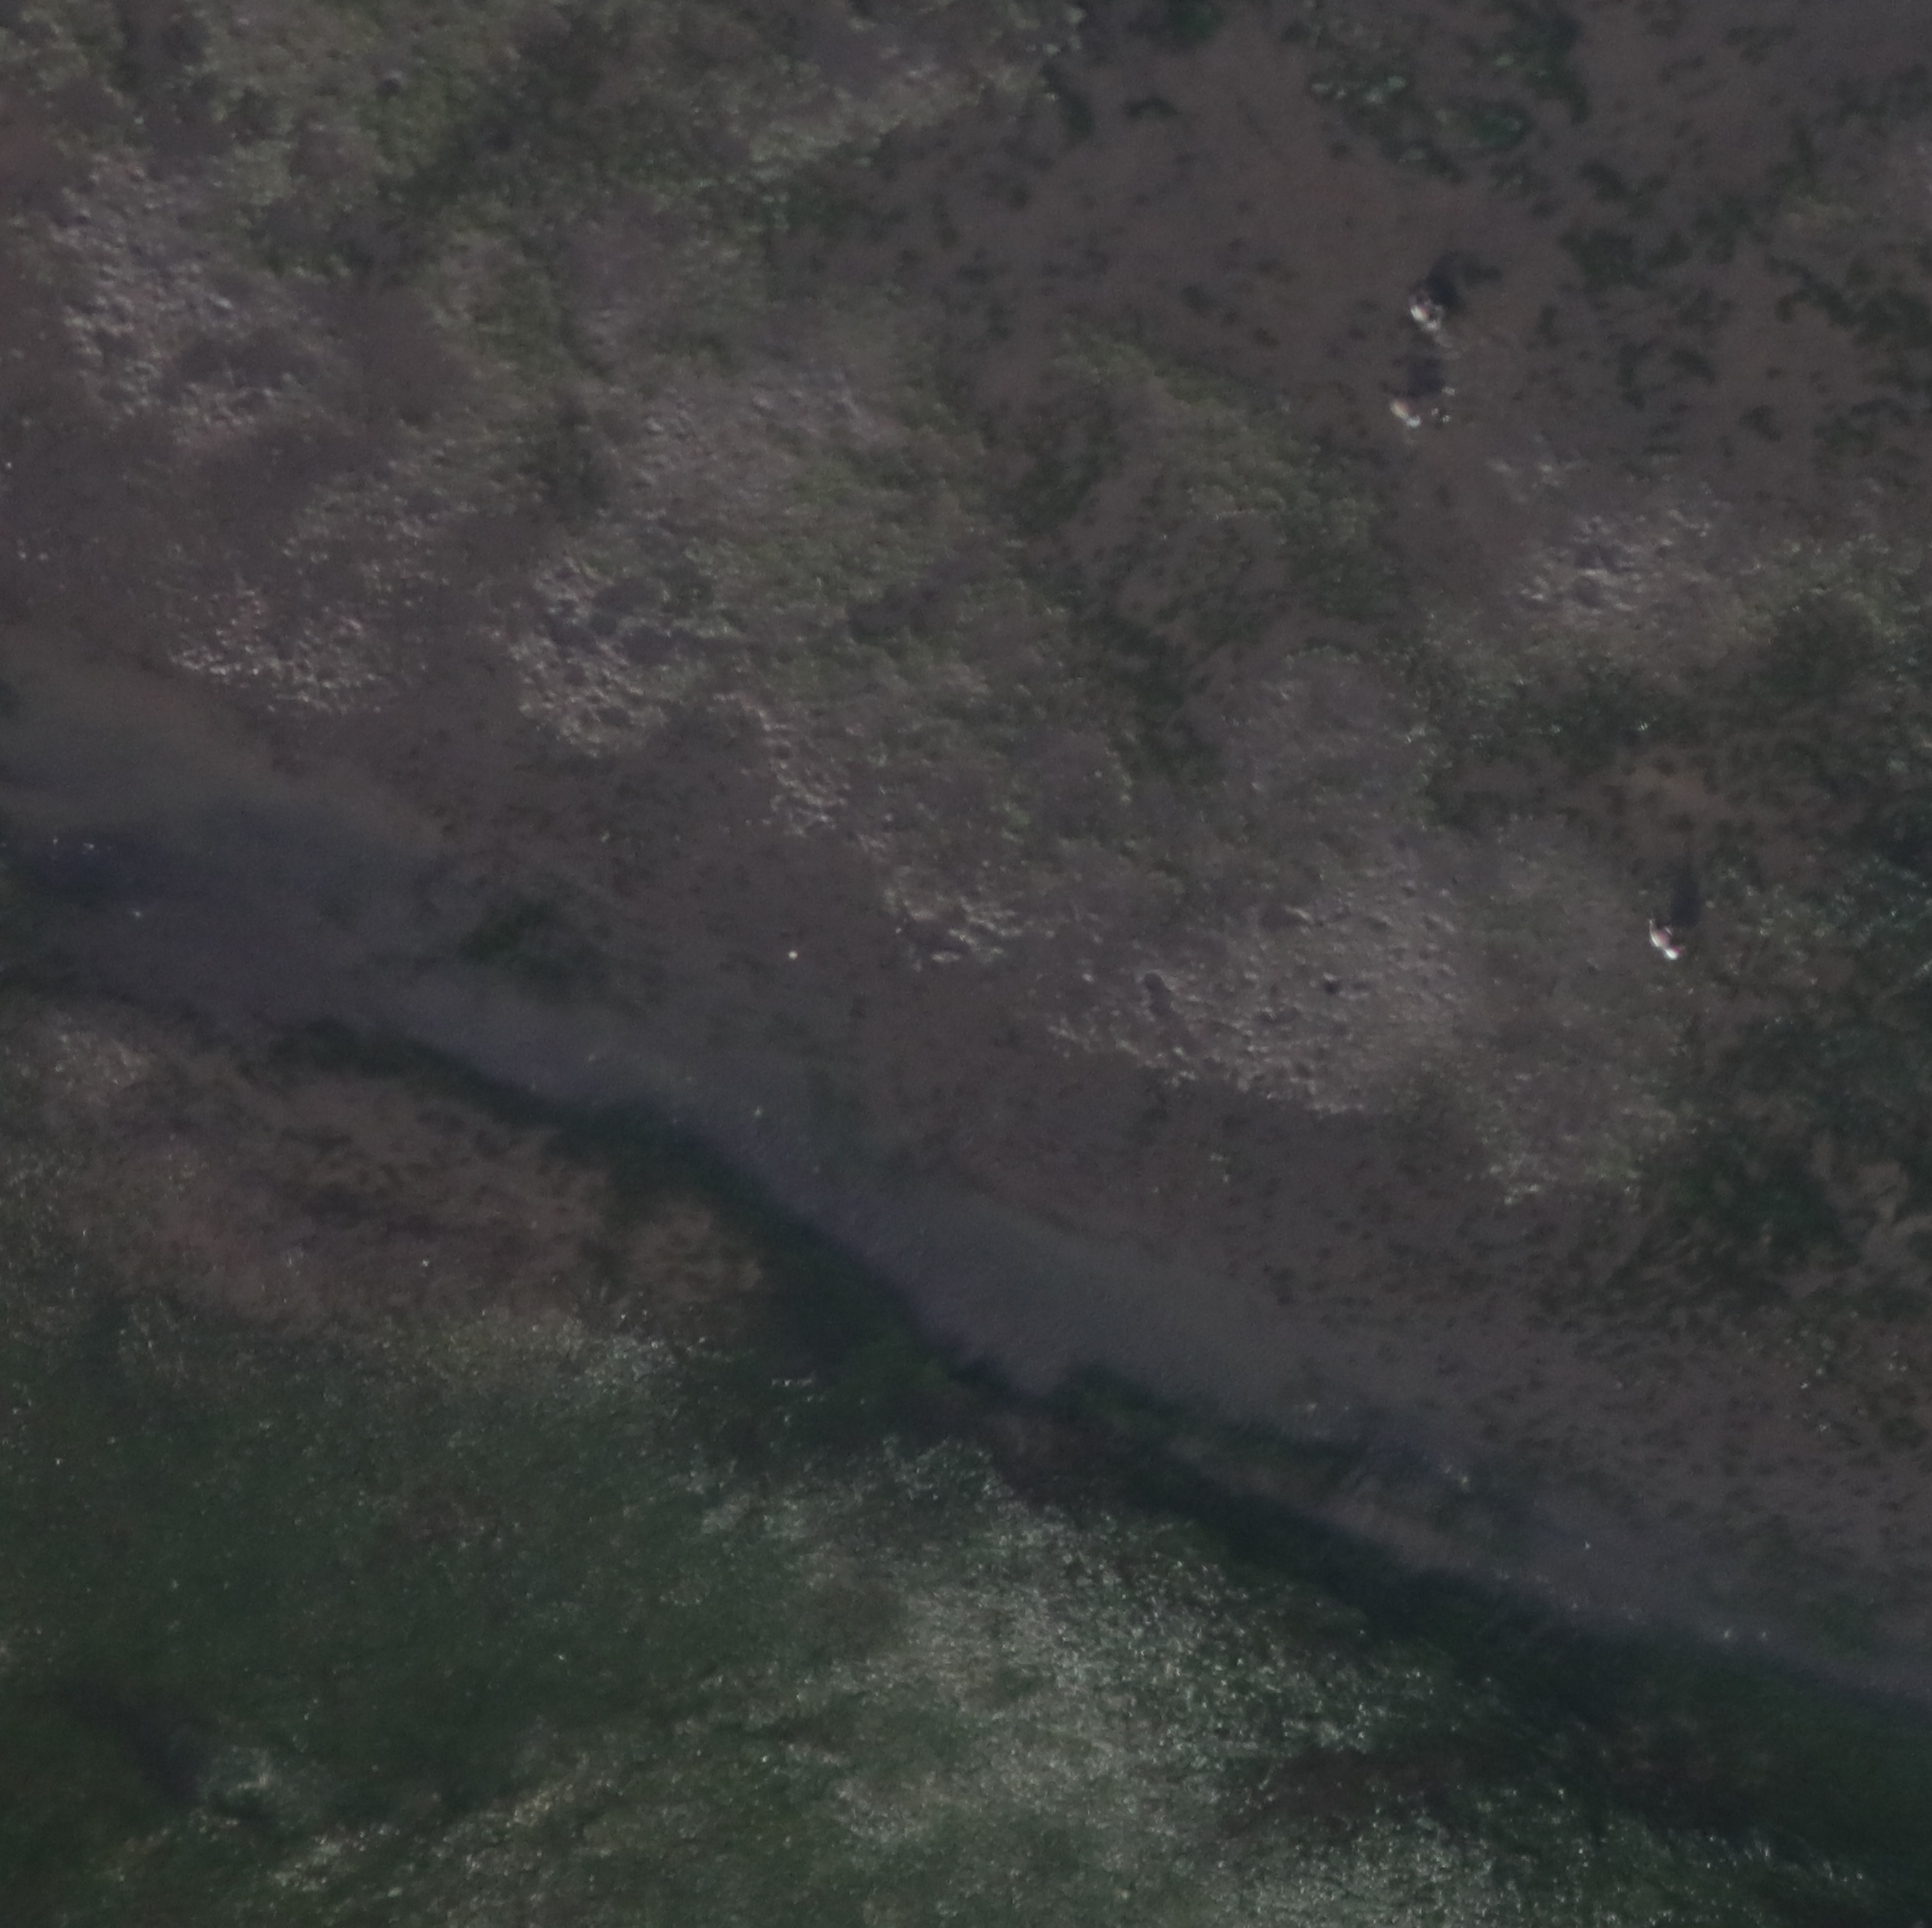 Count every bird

3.